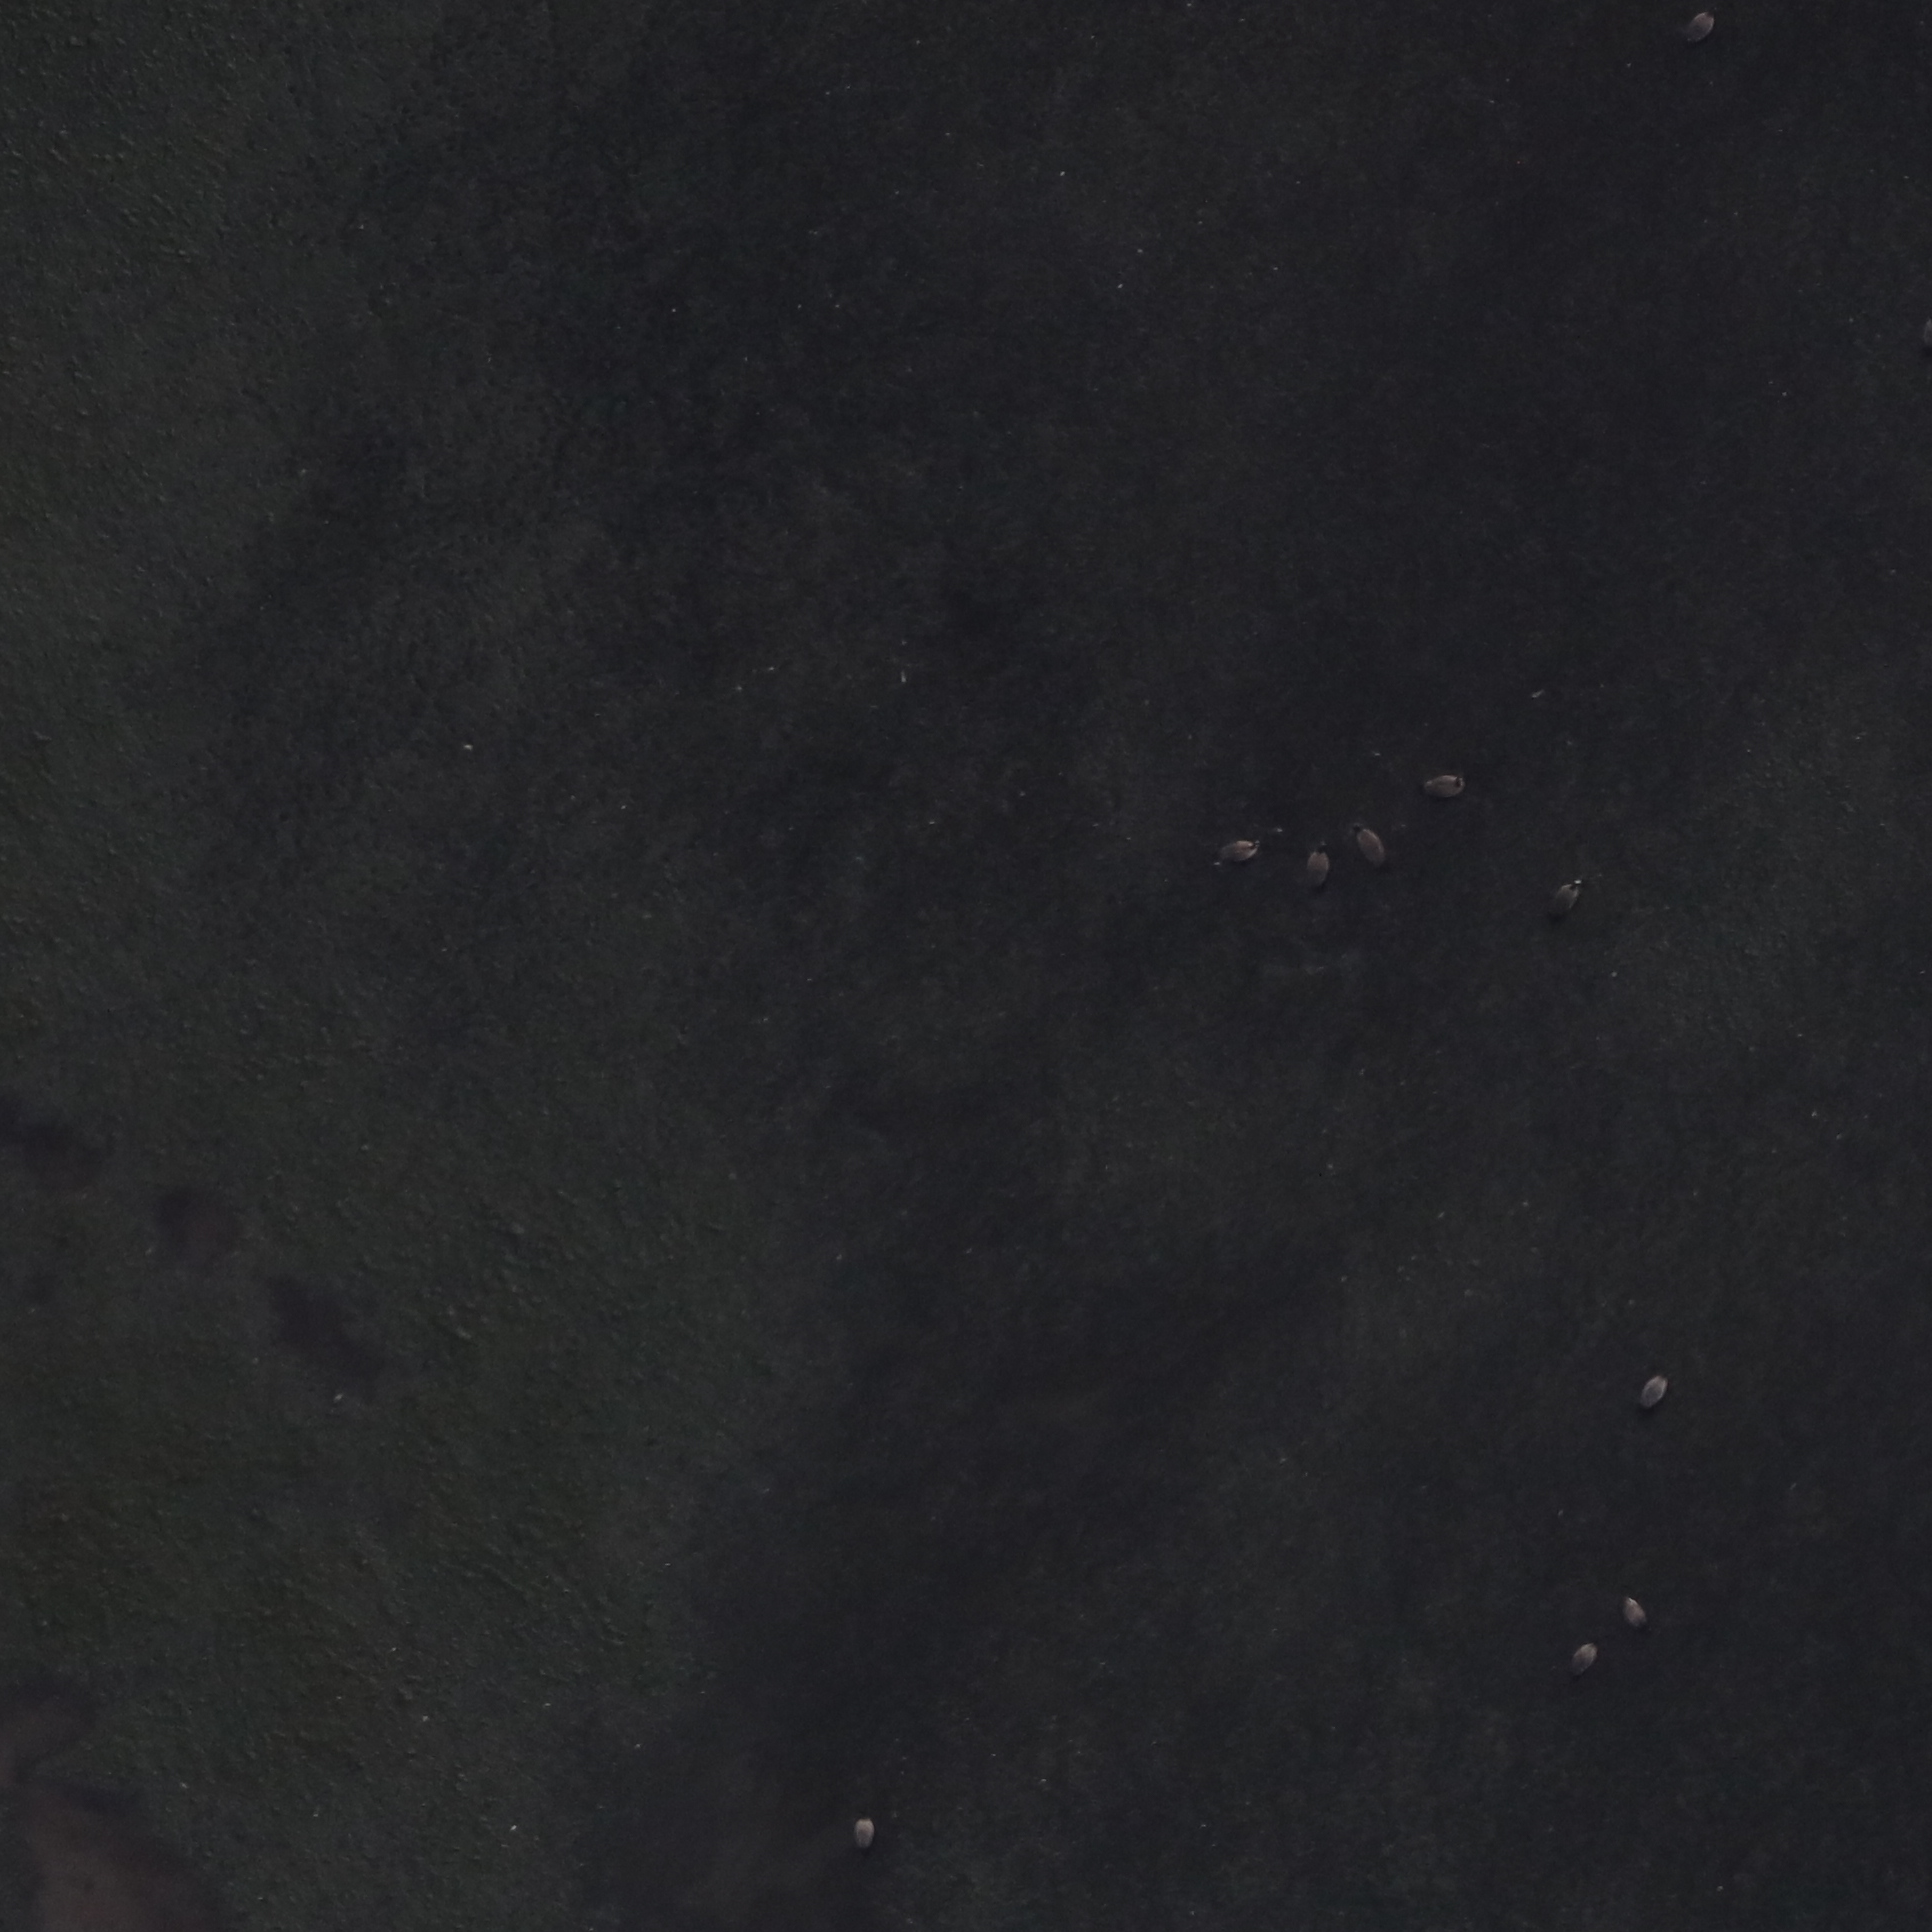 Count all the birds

10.